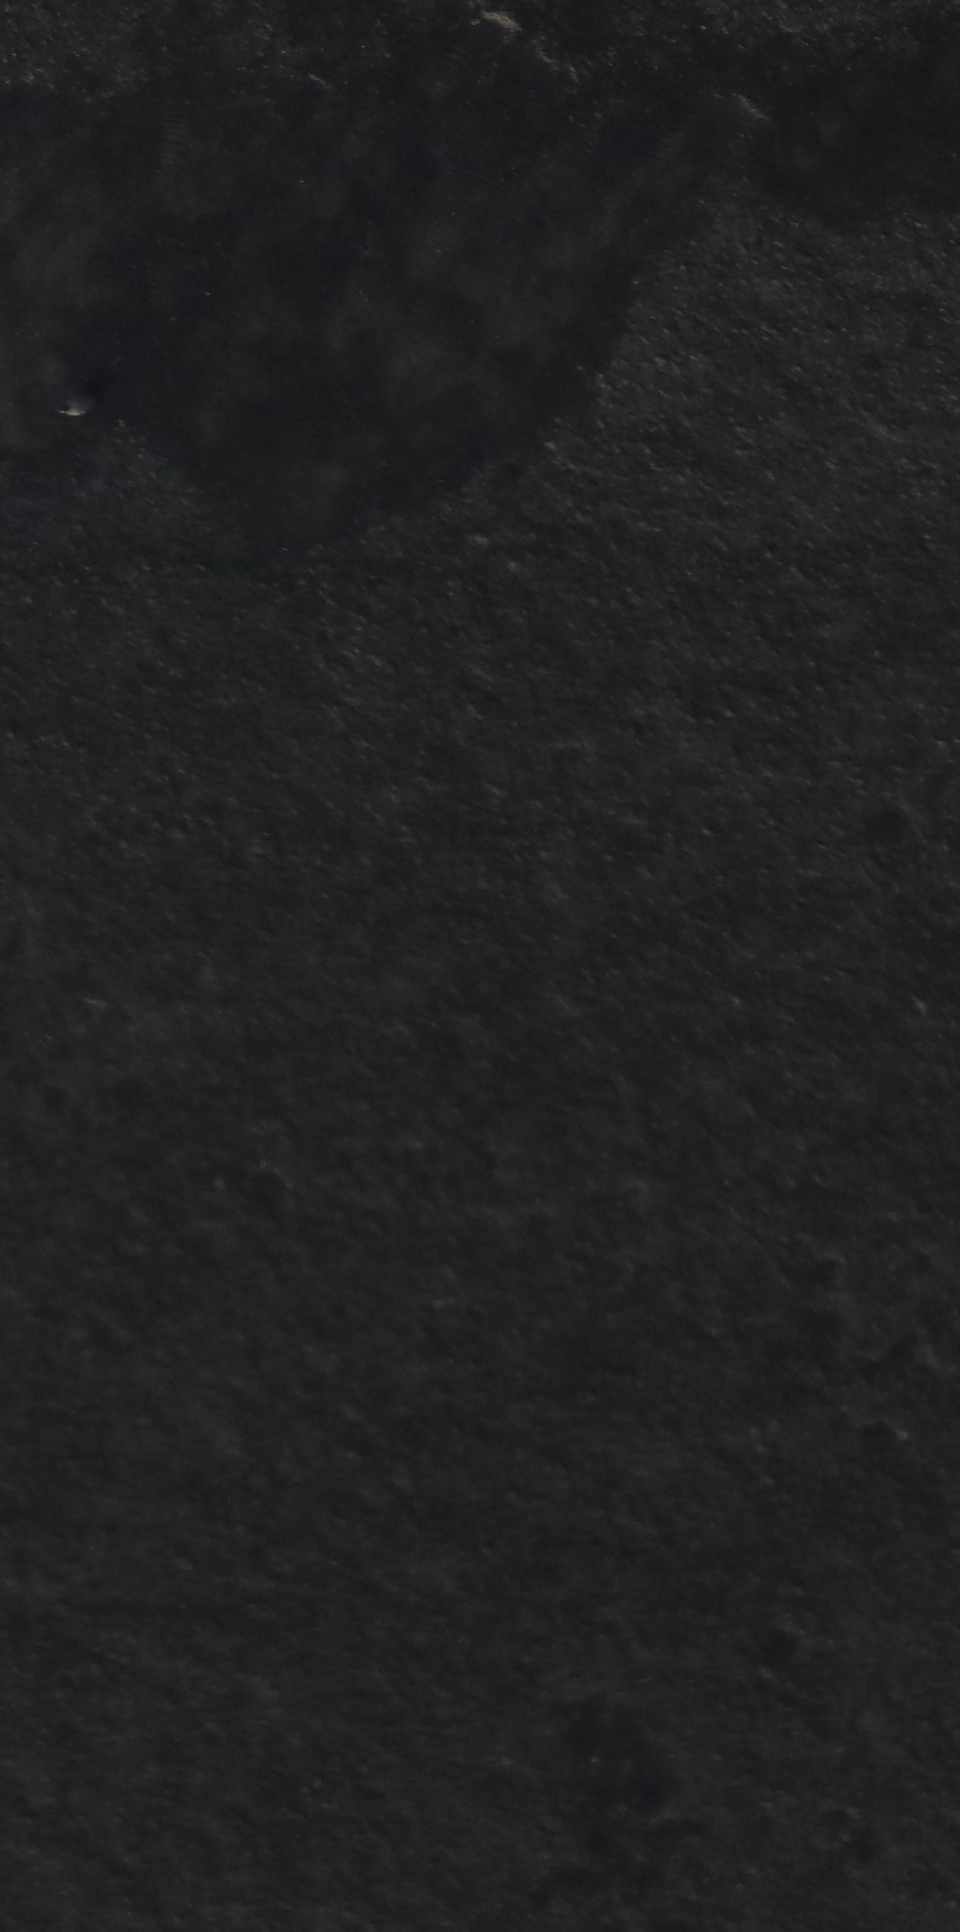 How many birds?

1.